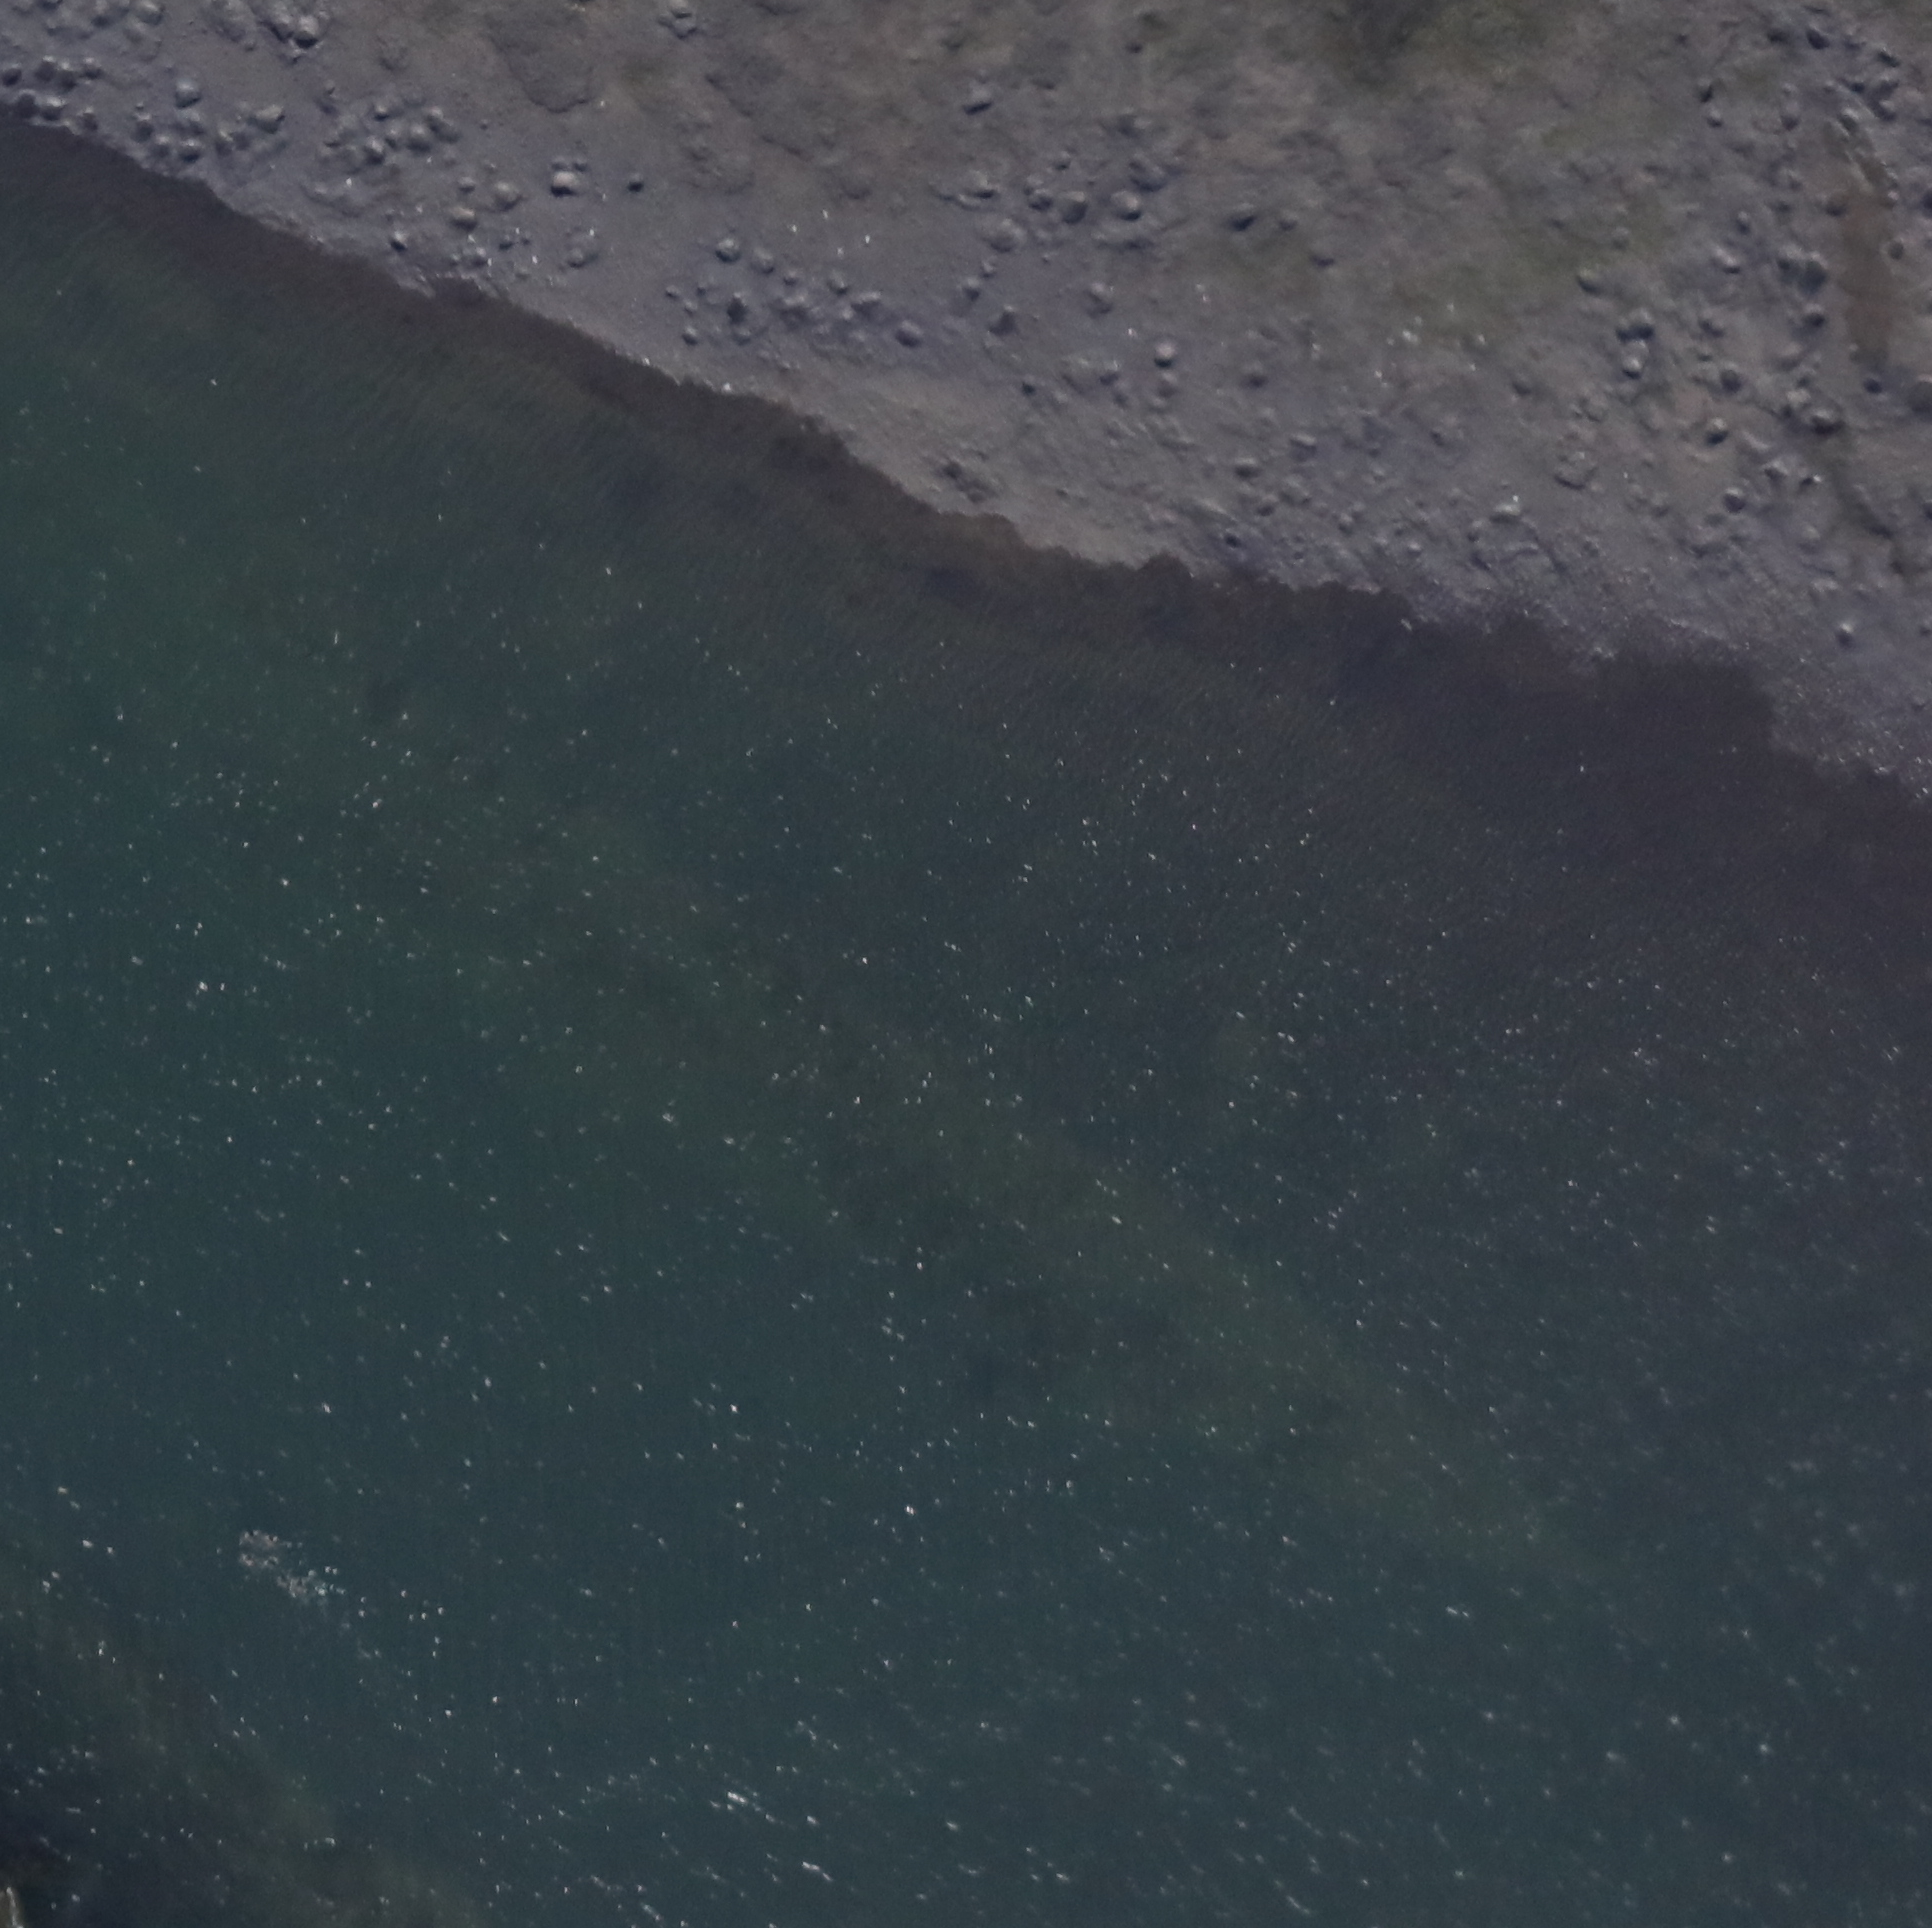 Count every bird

27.